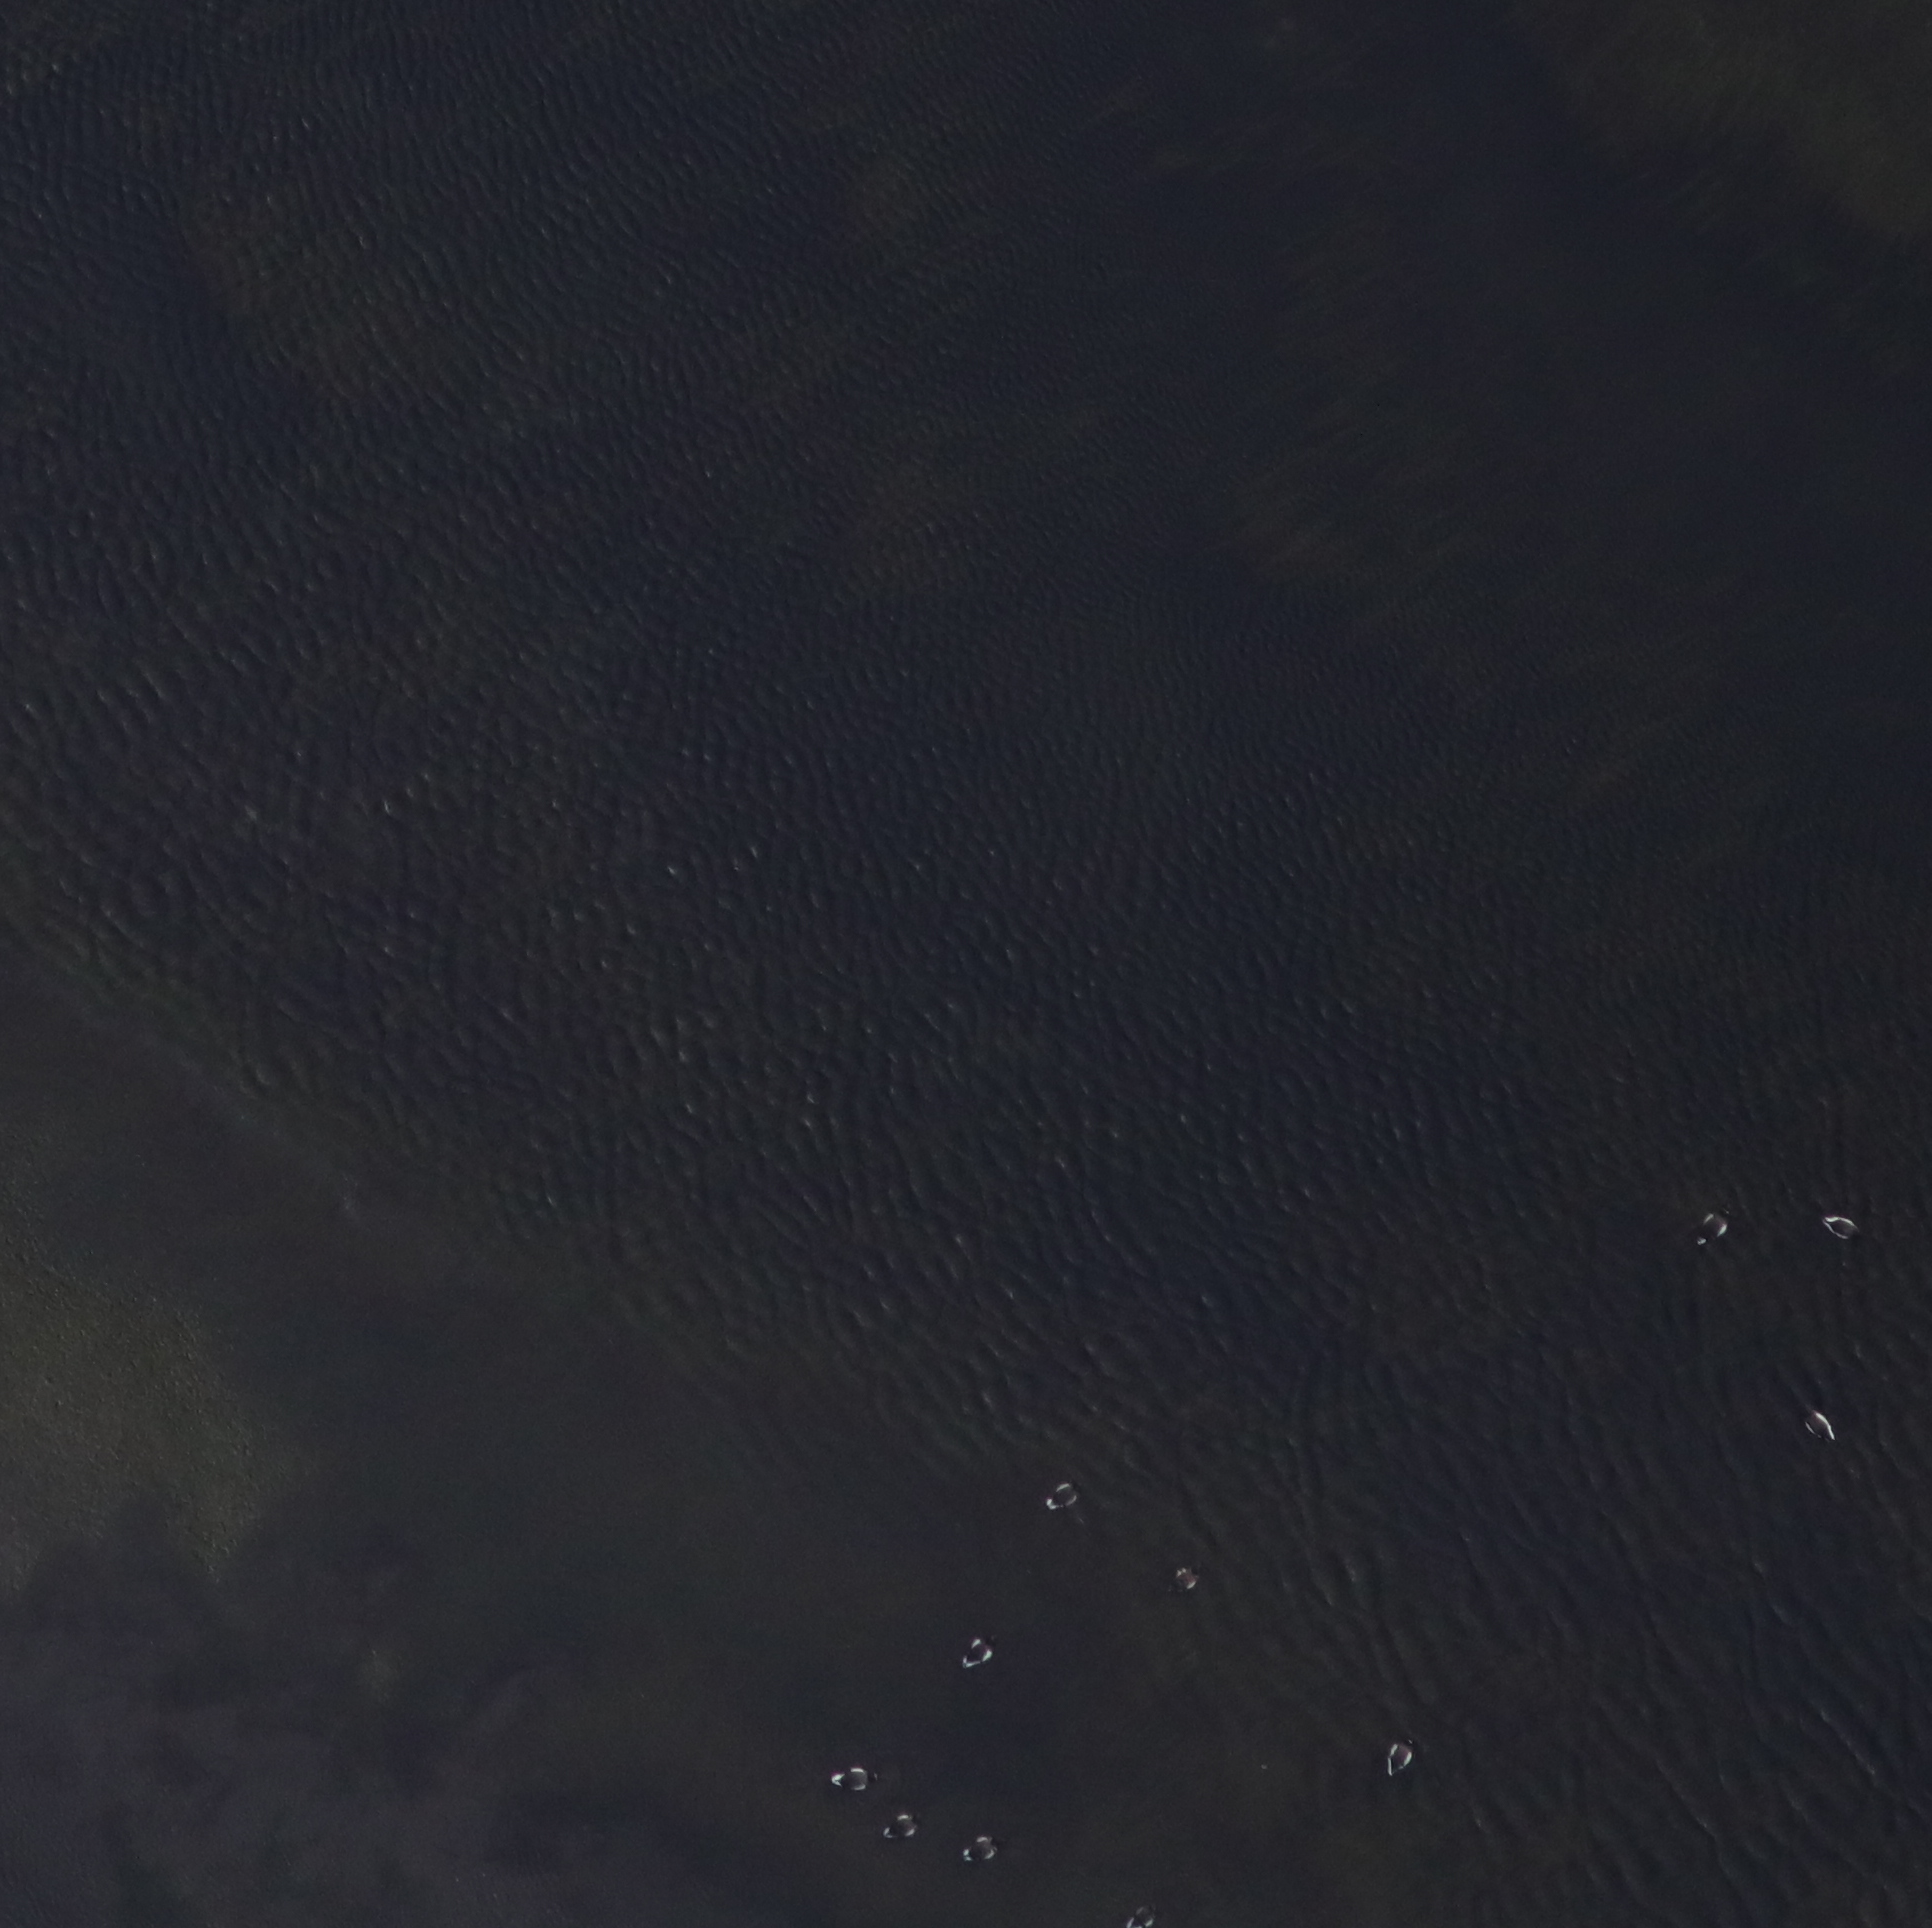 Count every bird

11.